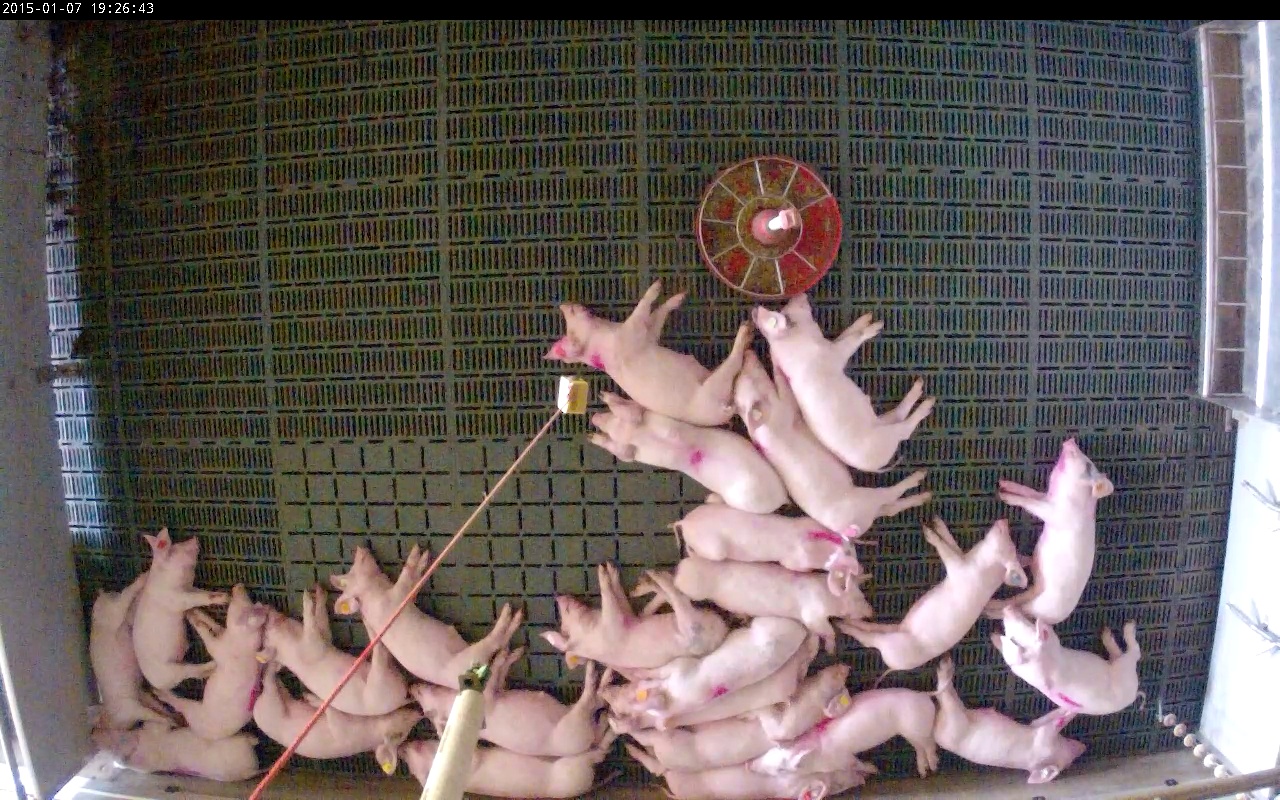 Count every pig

25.